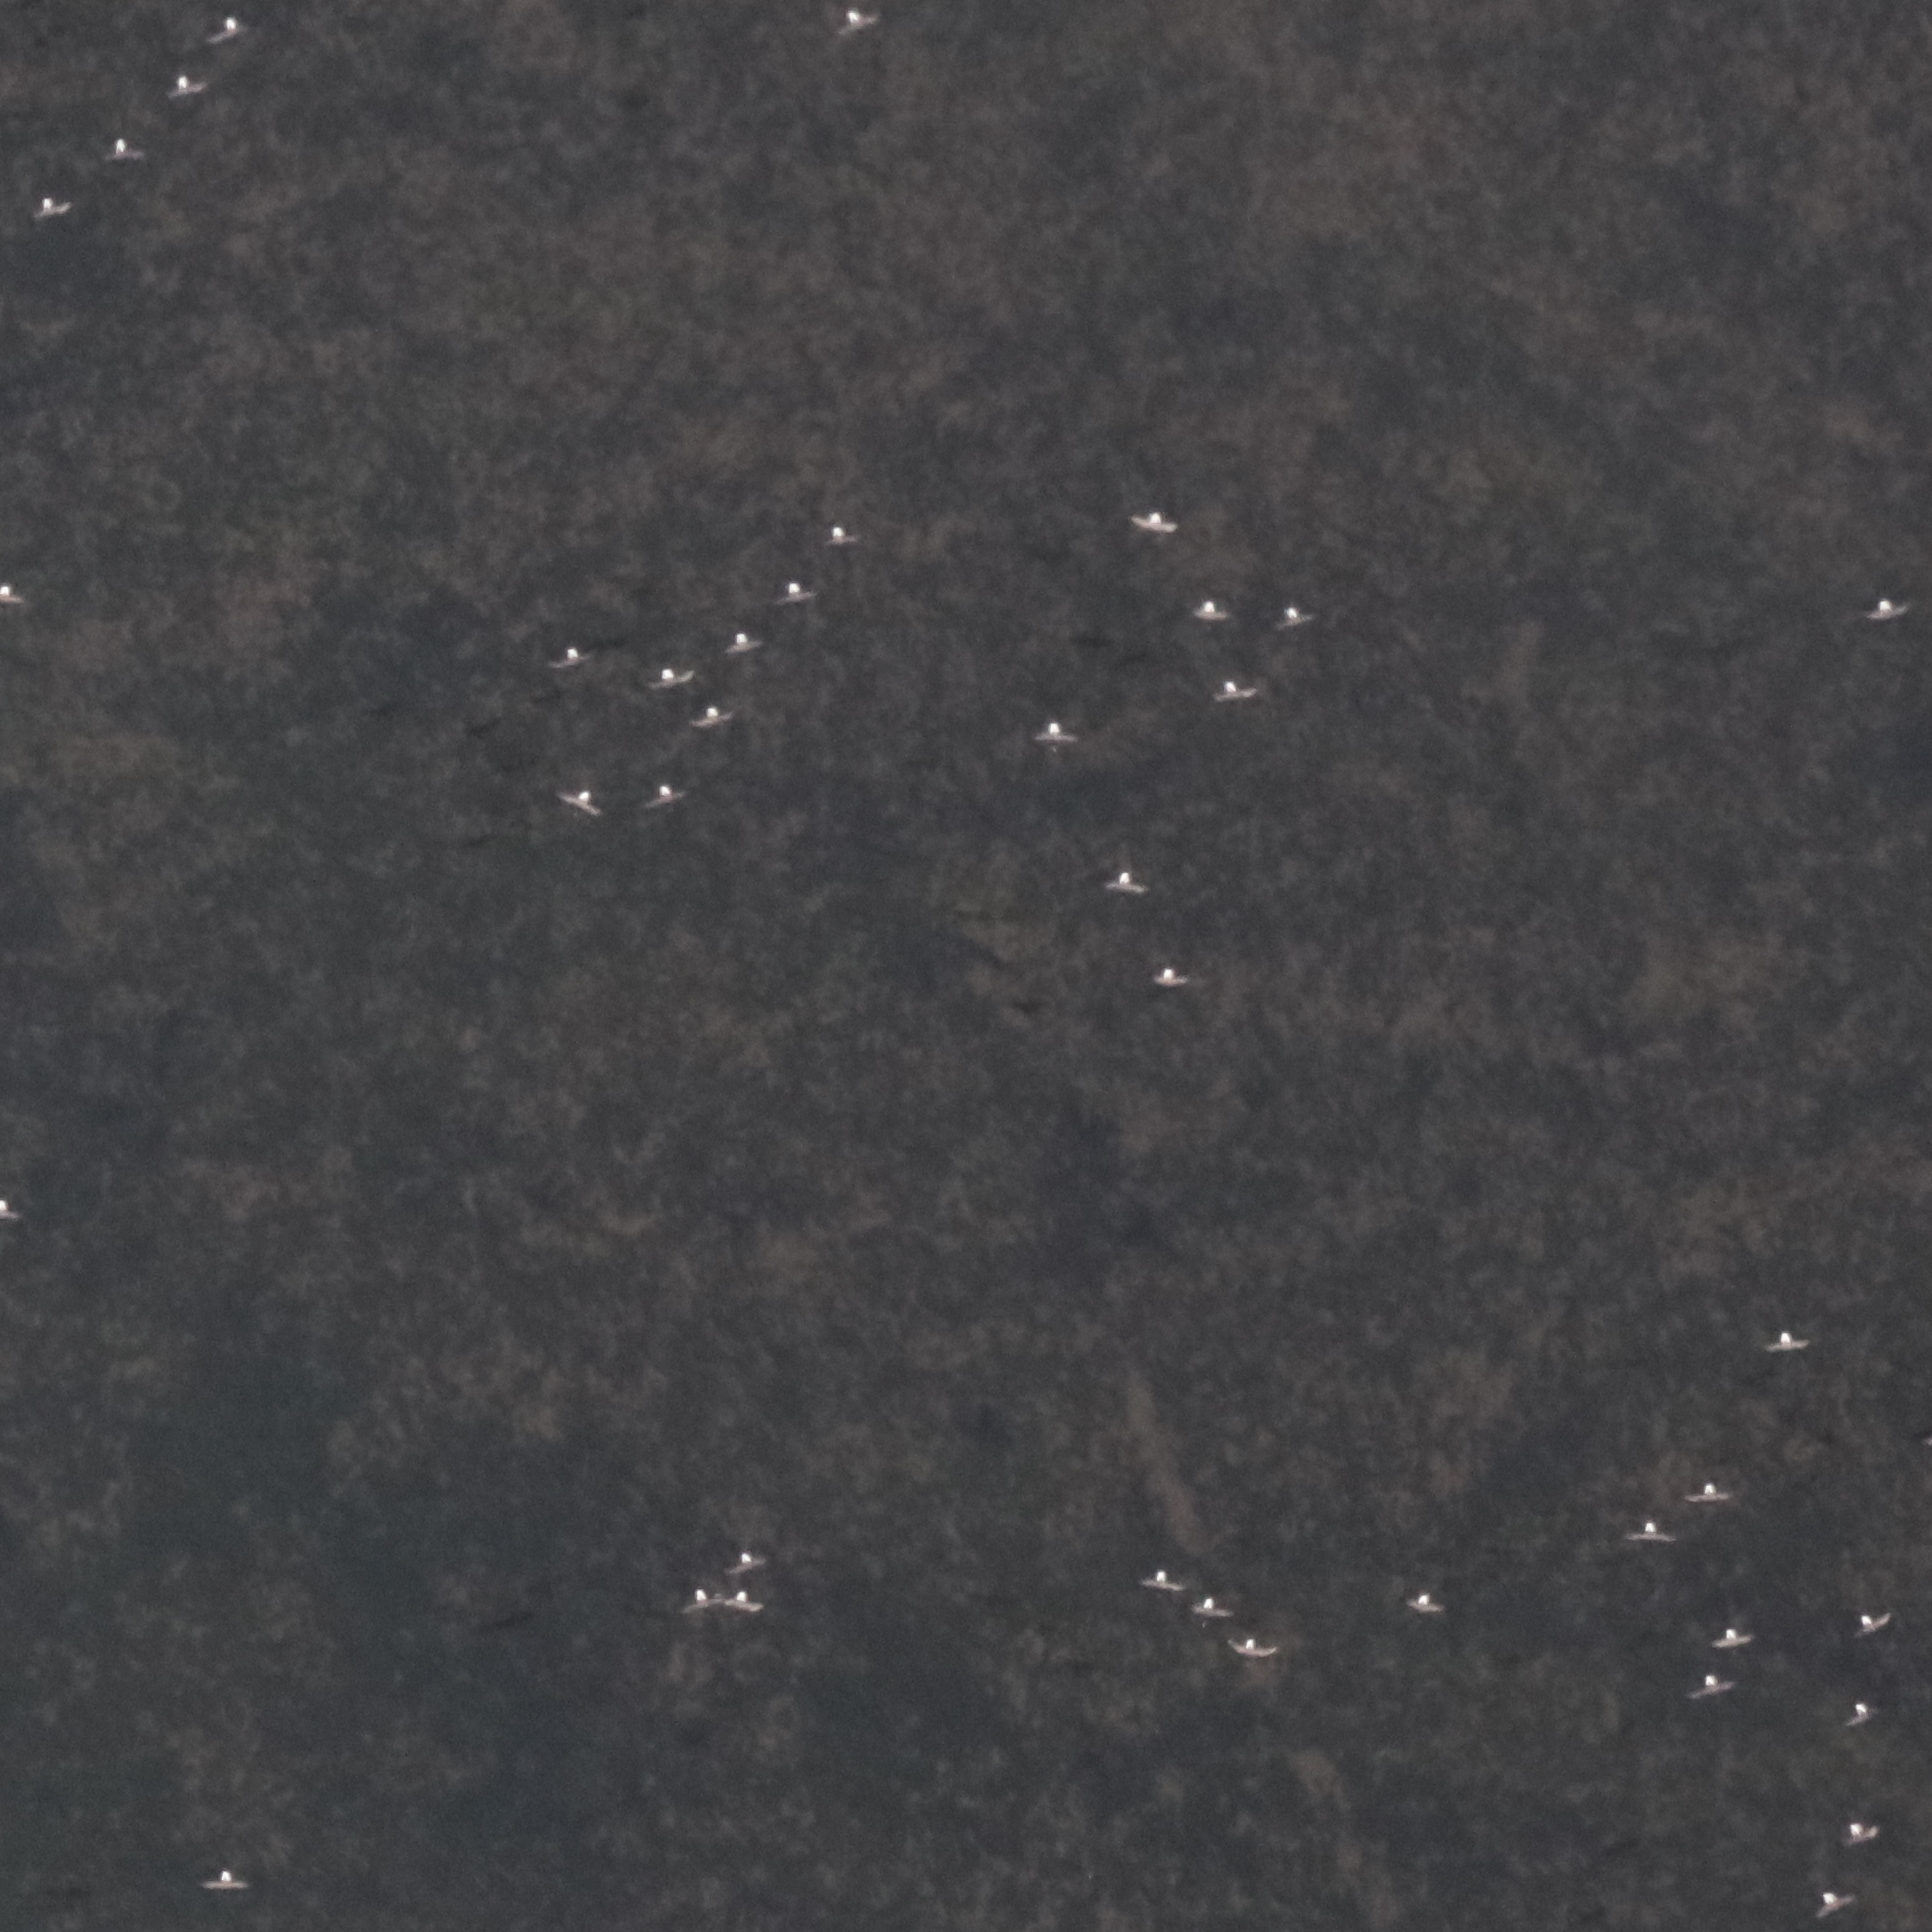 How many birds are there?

39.